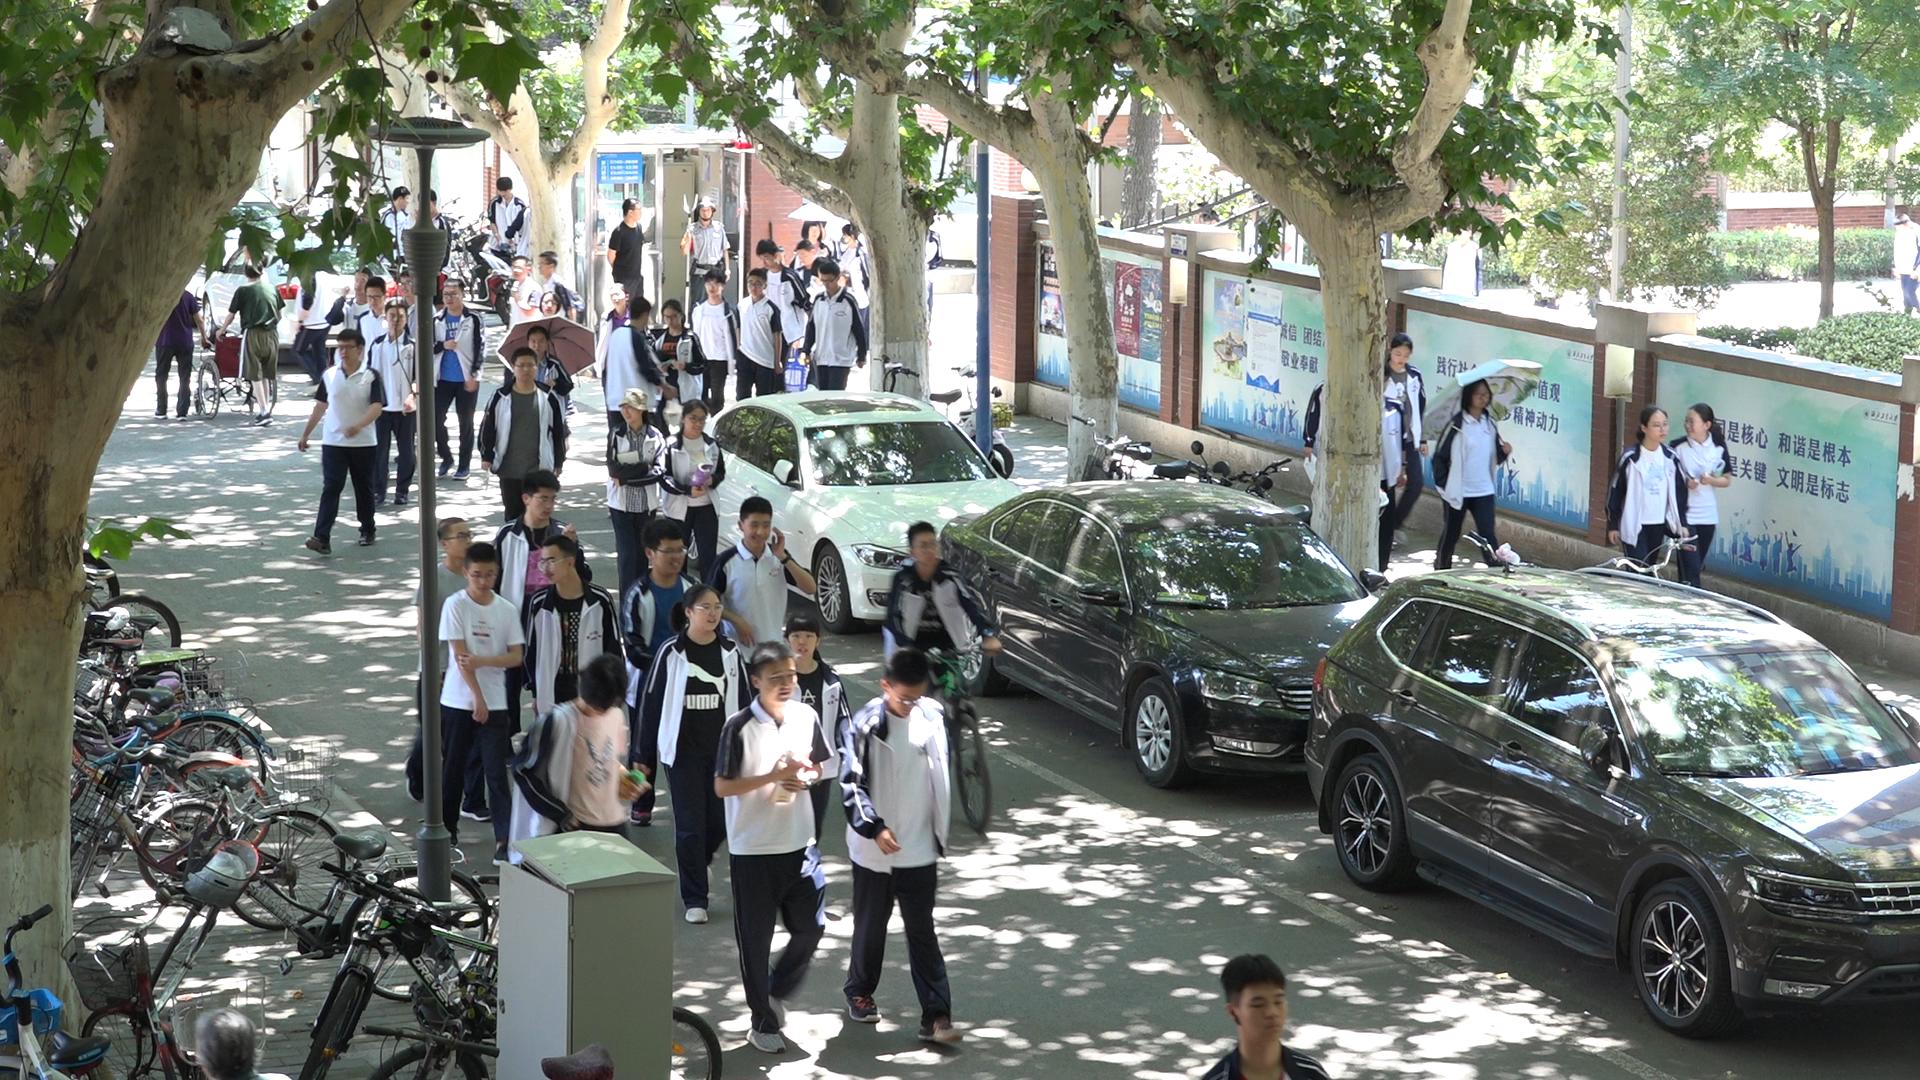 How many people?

48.